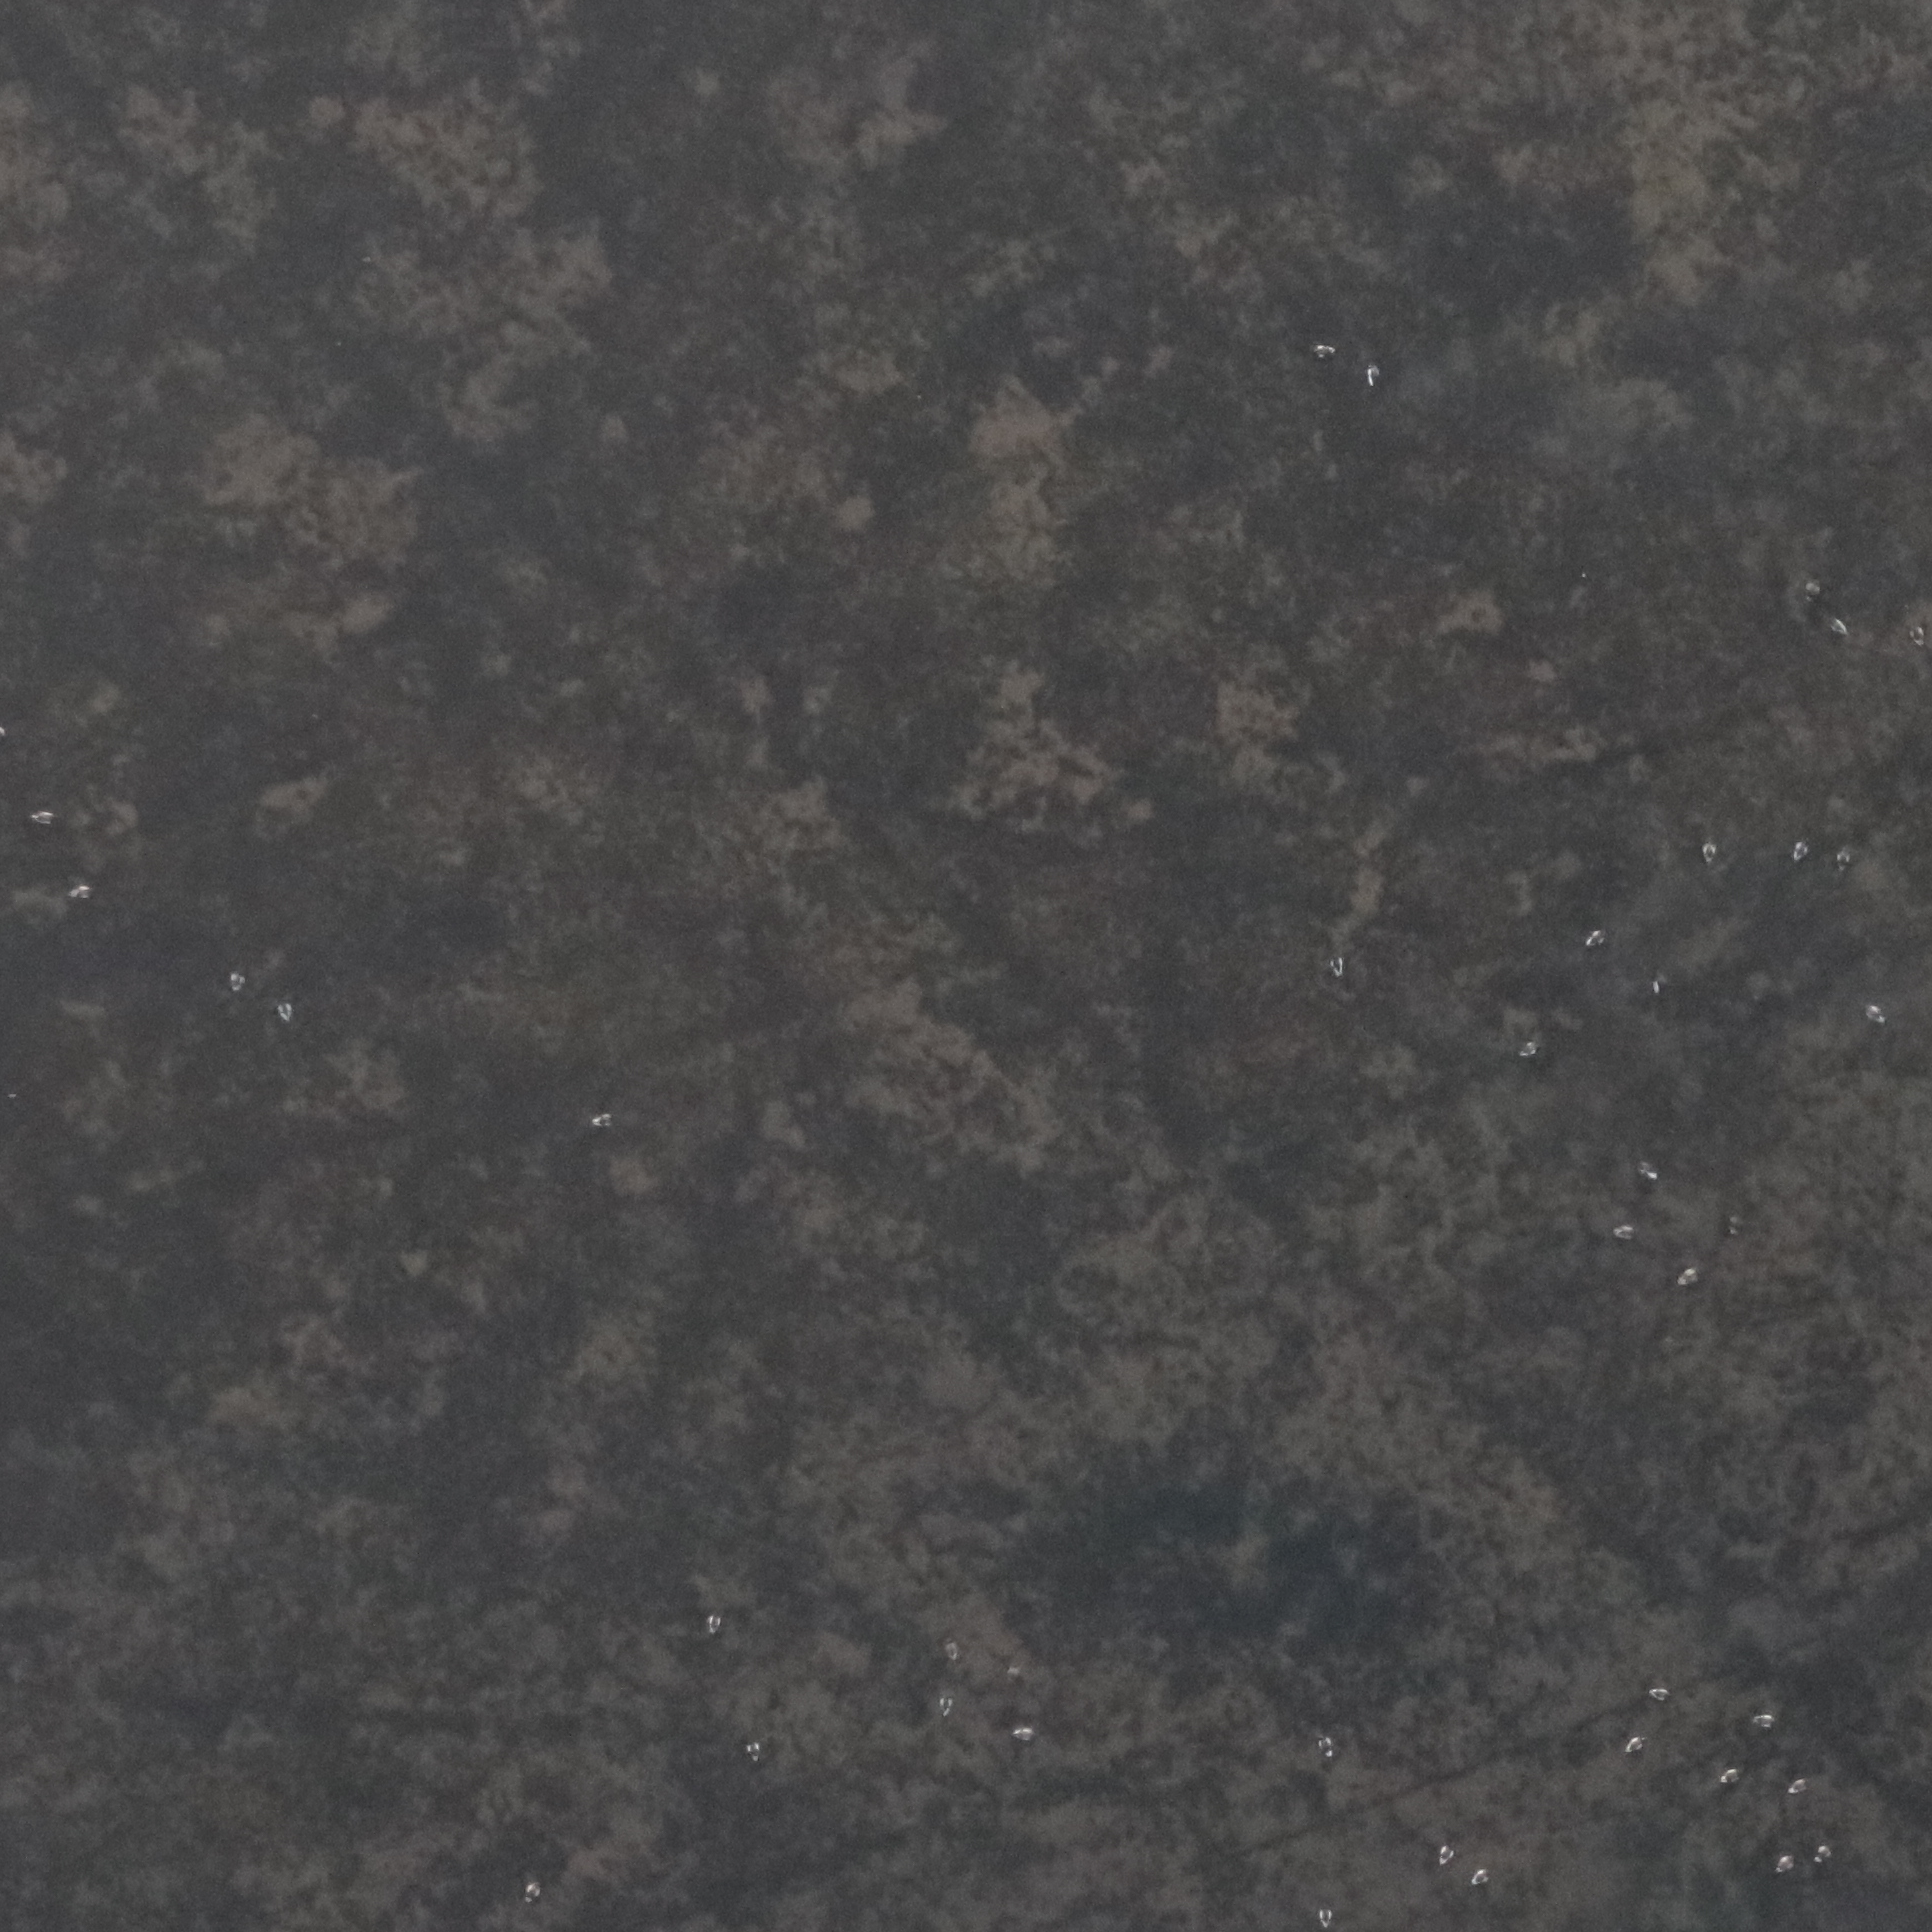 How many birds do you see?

40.